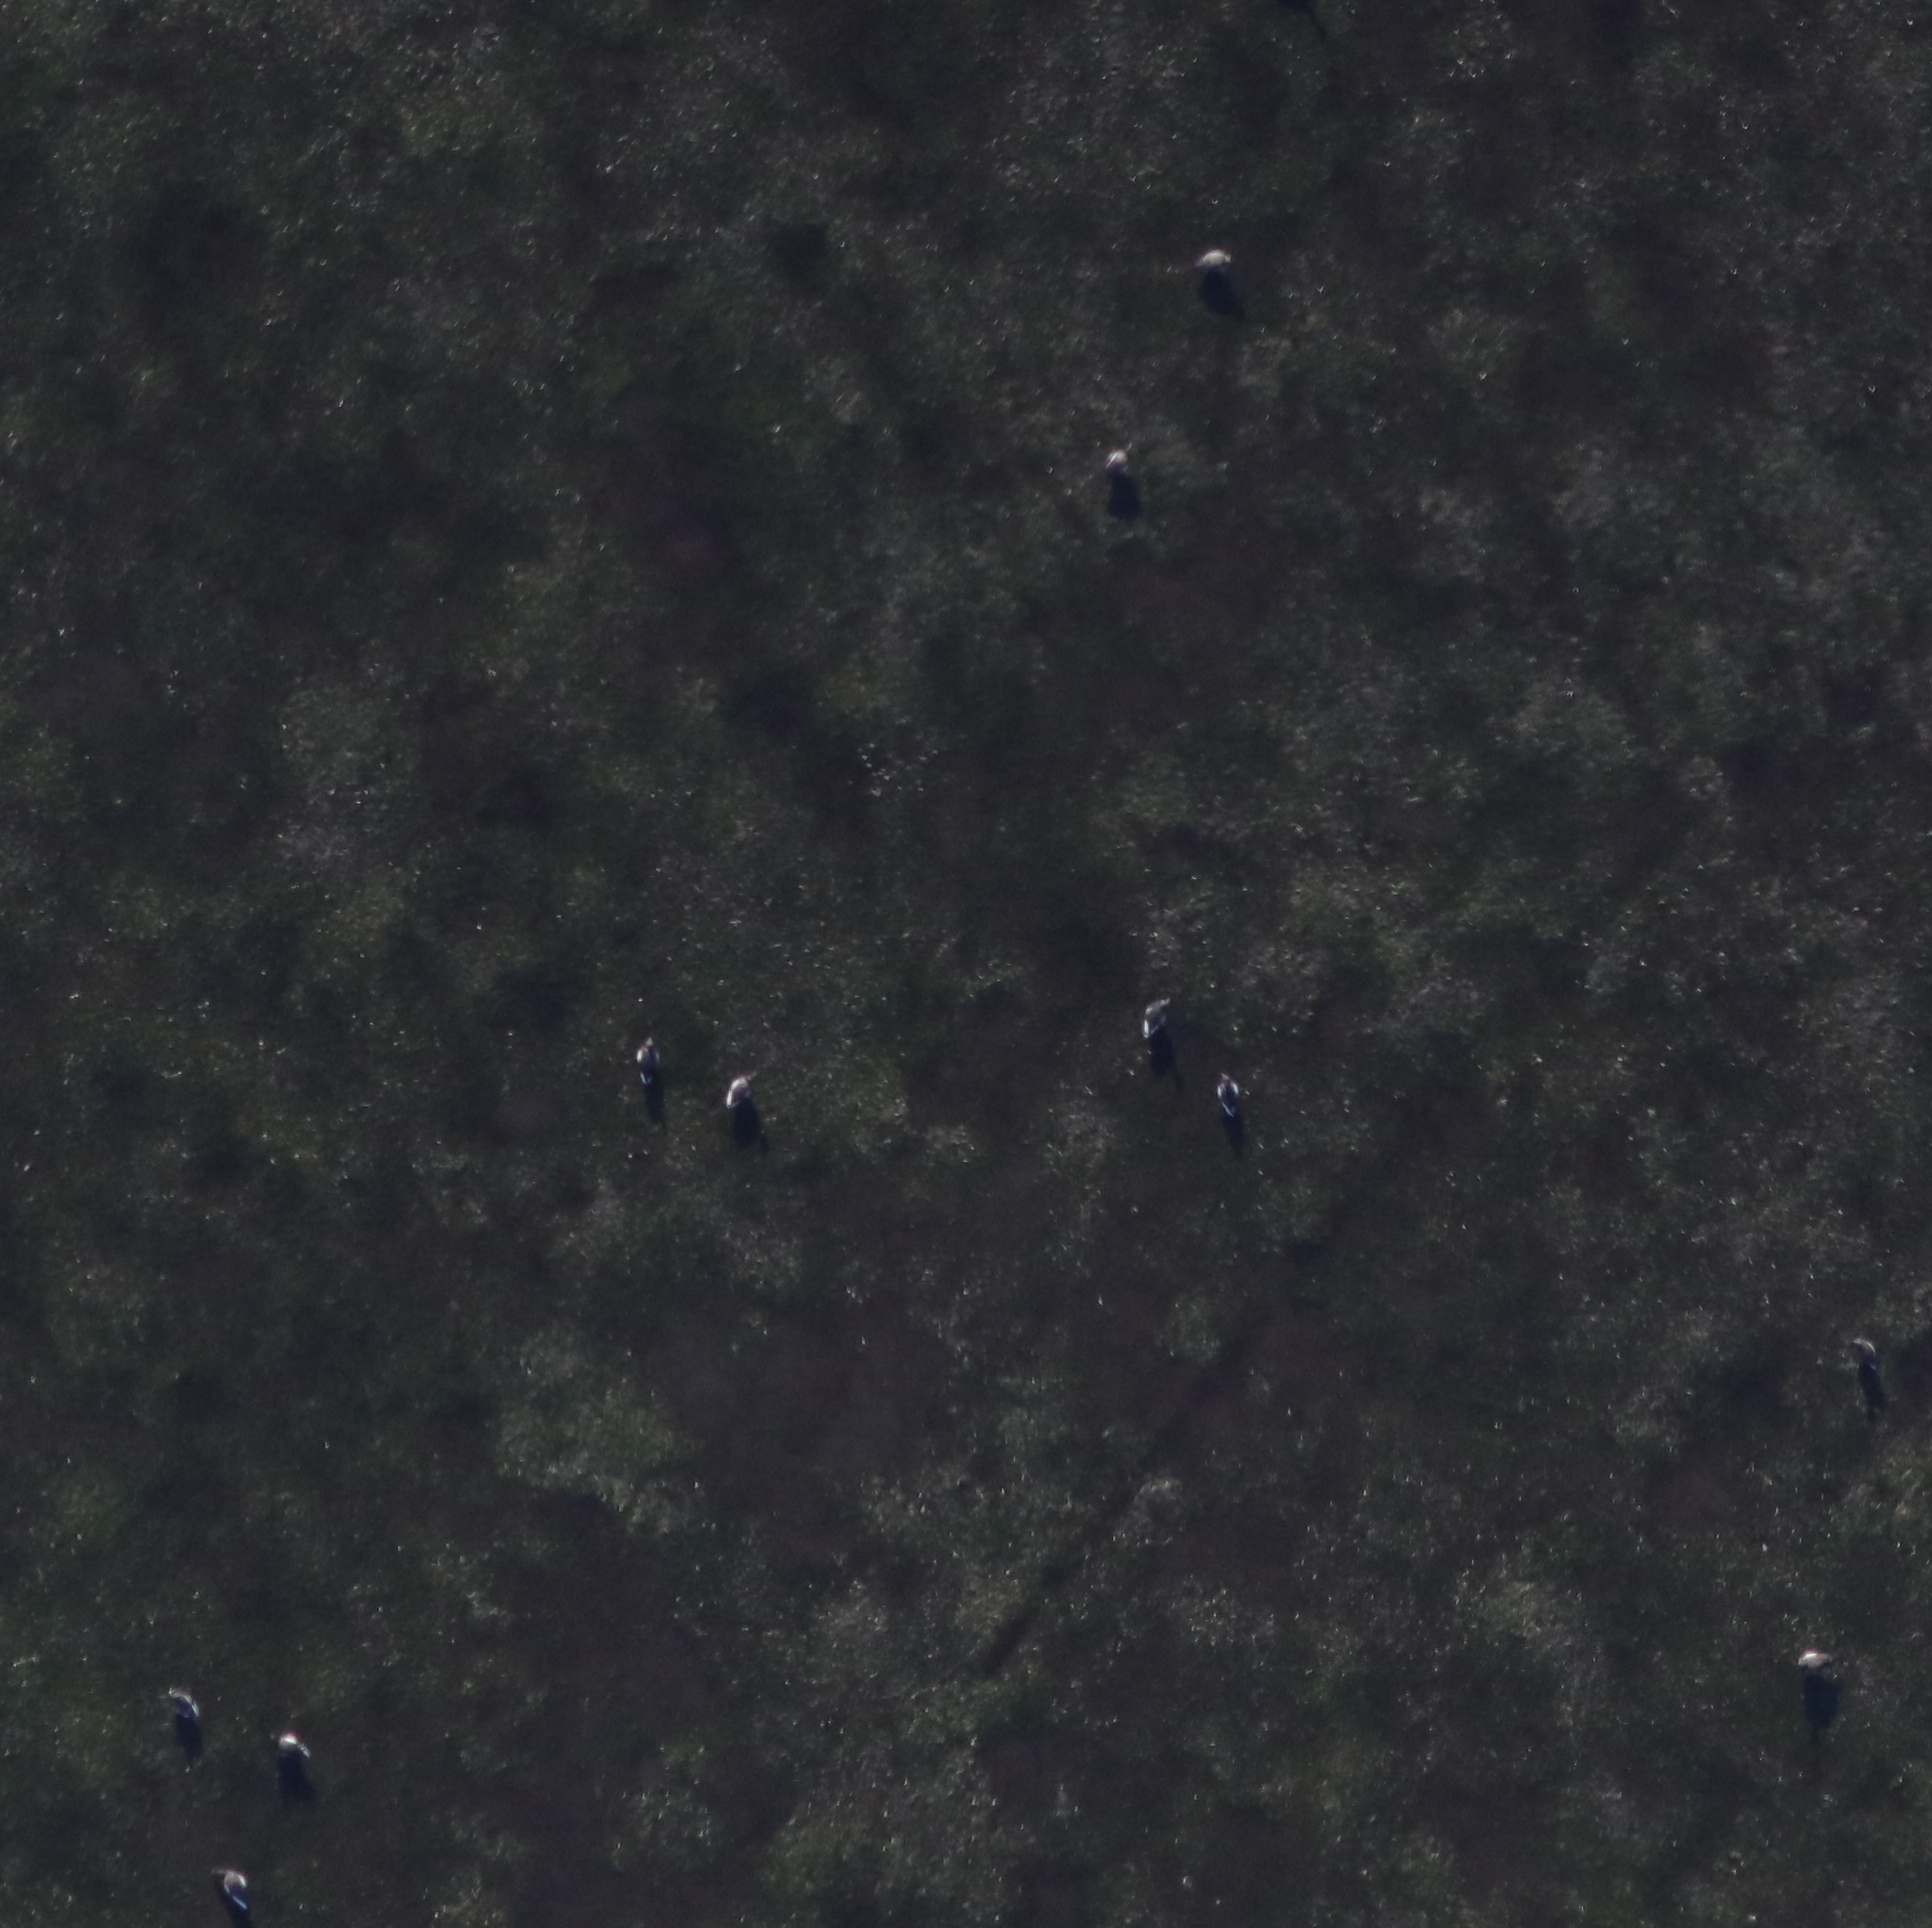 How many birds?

10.